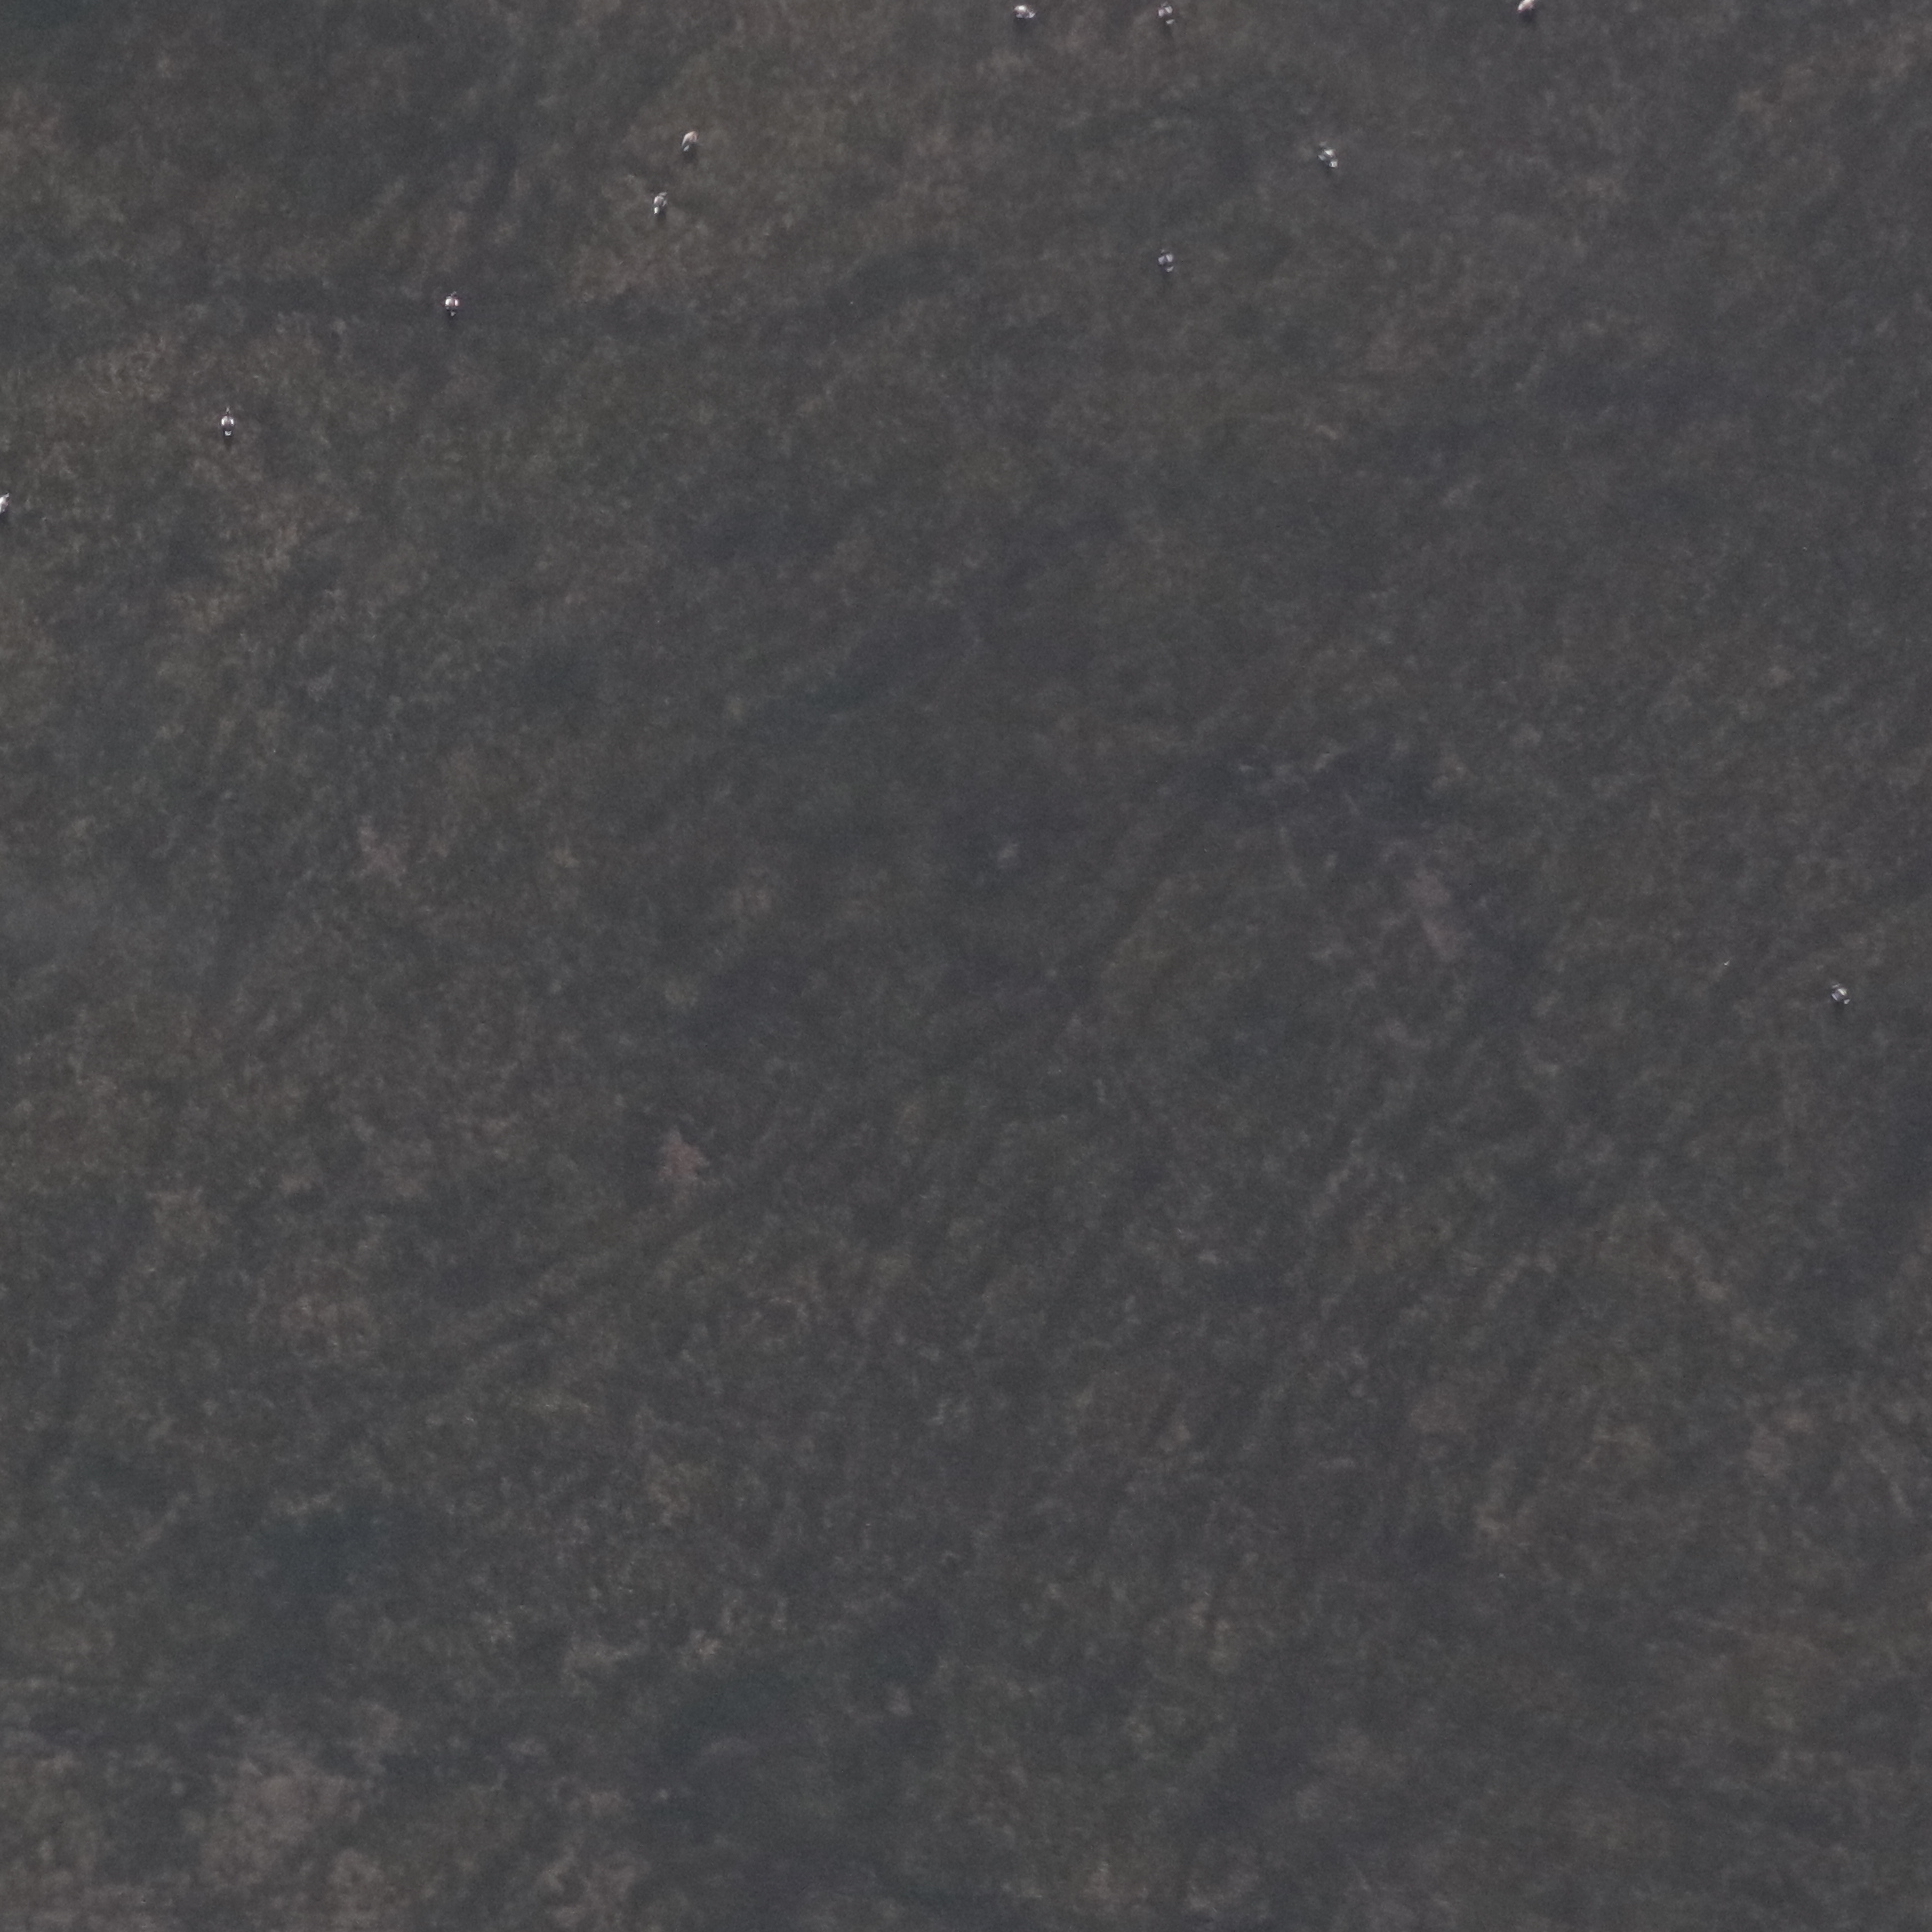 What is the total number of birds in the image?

10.